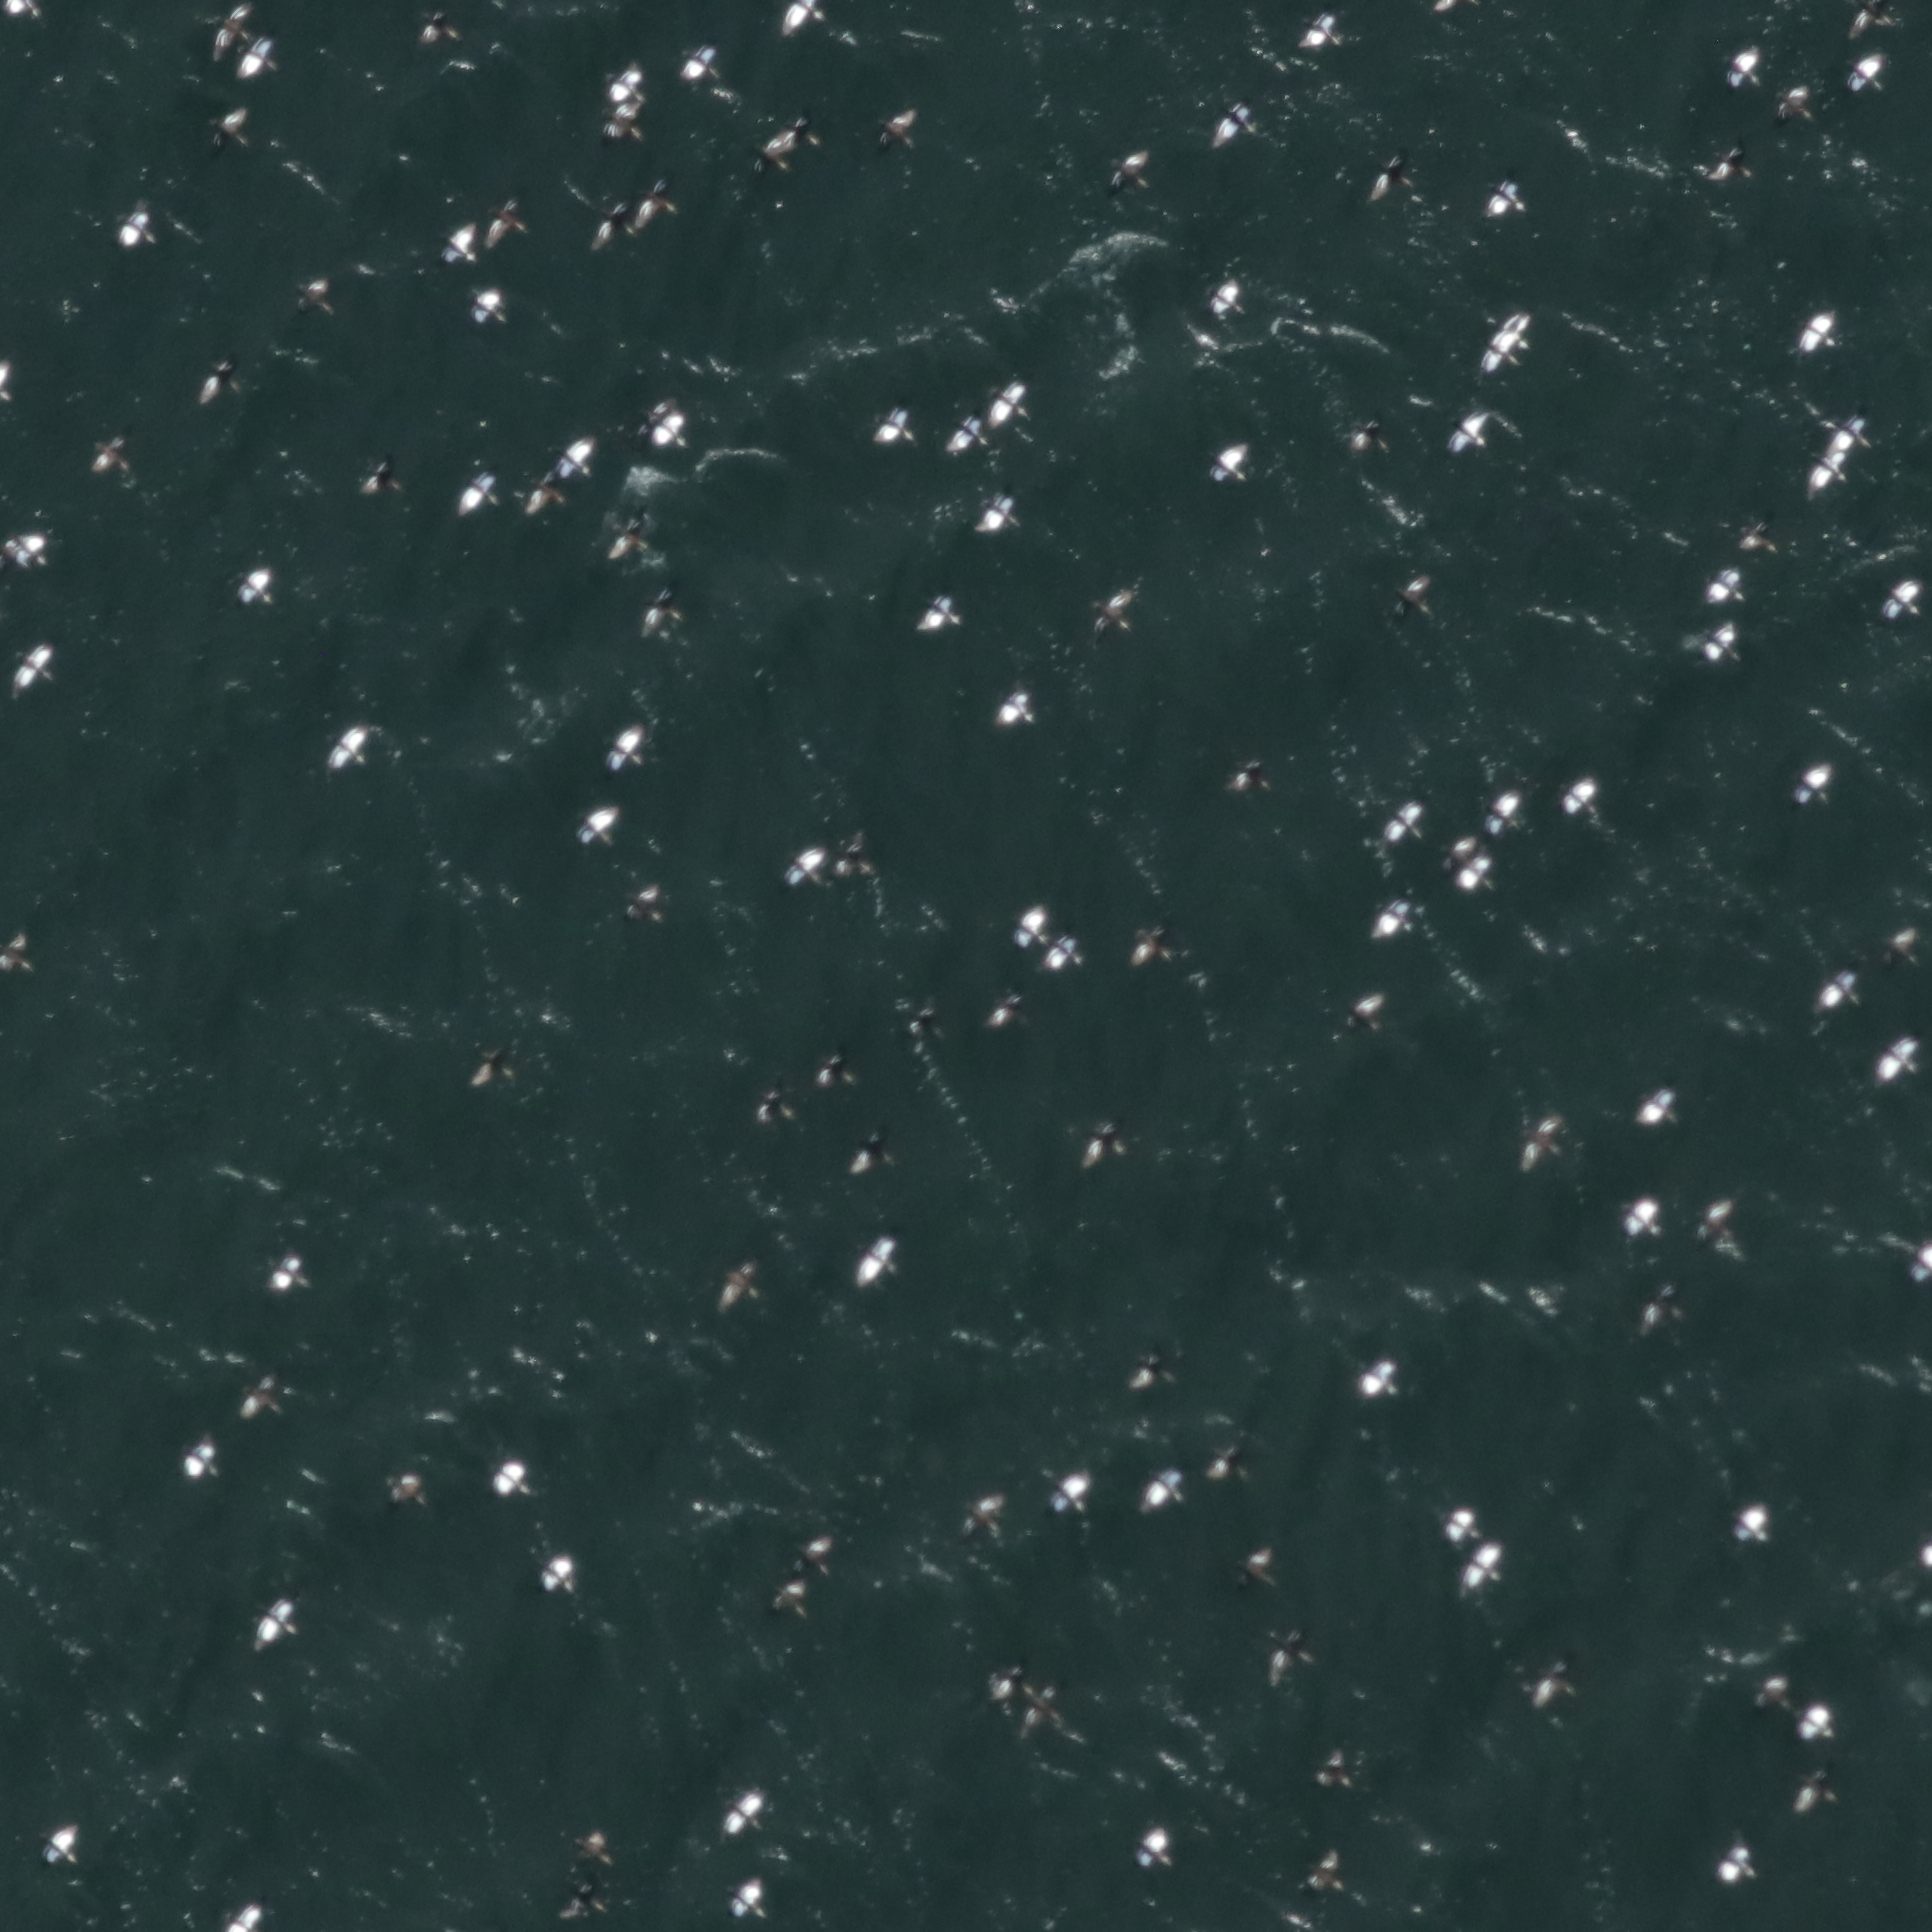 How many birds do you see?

133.